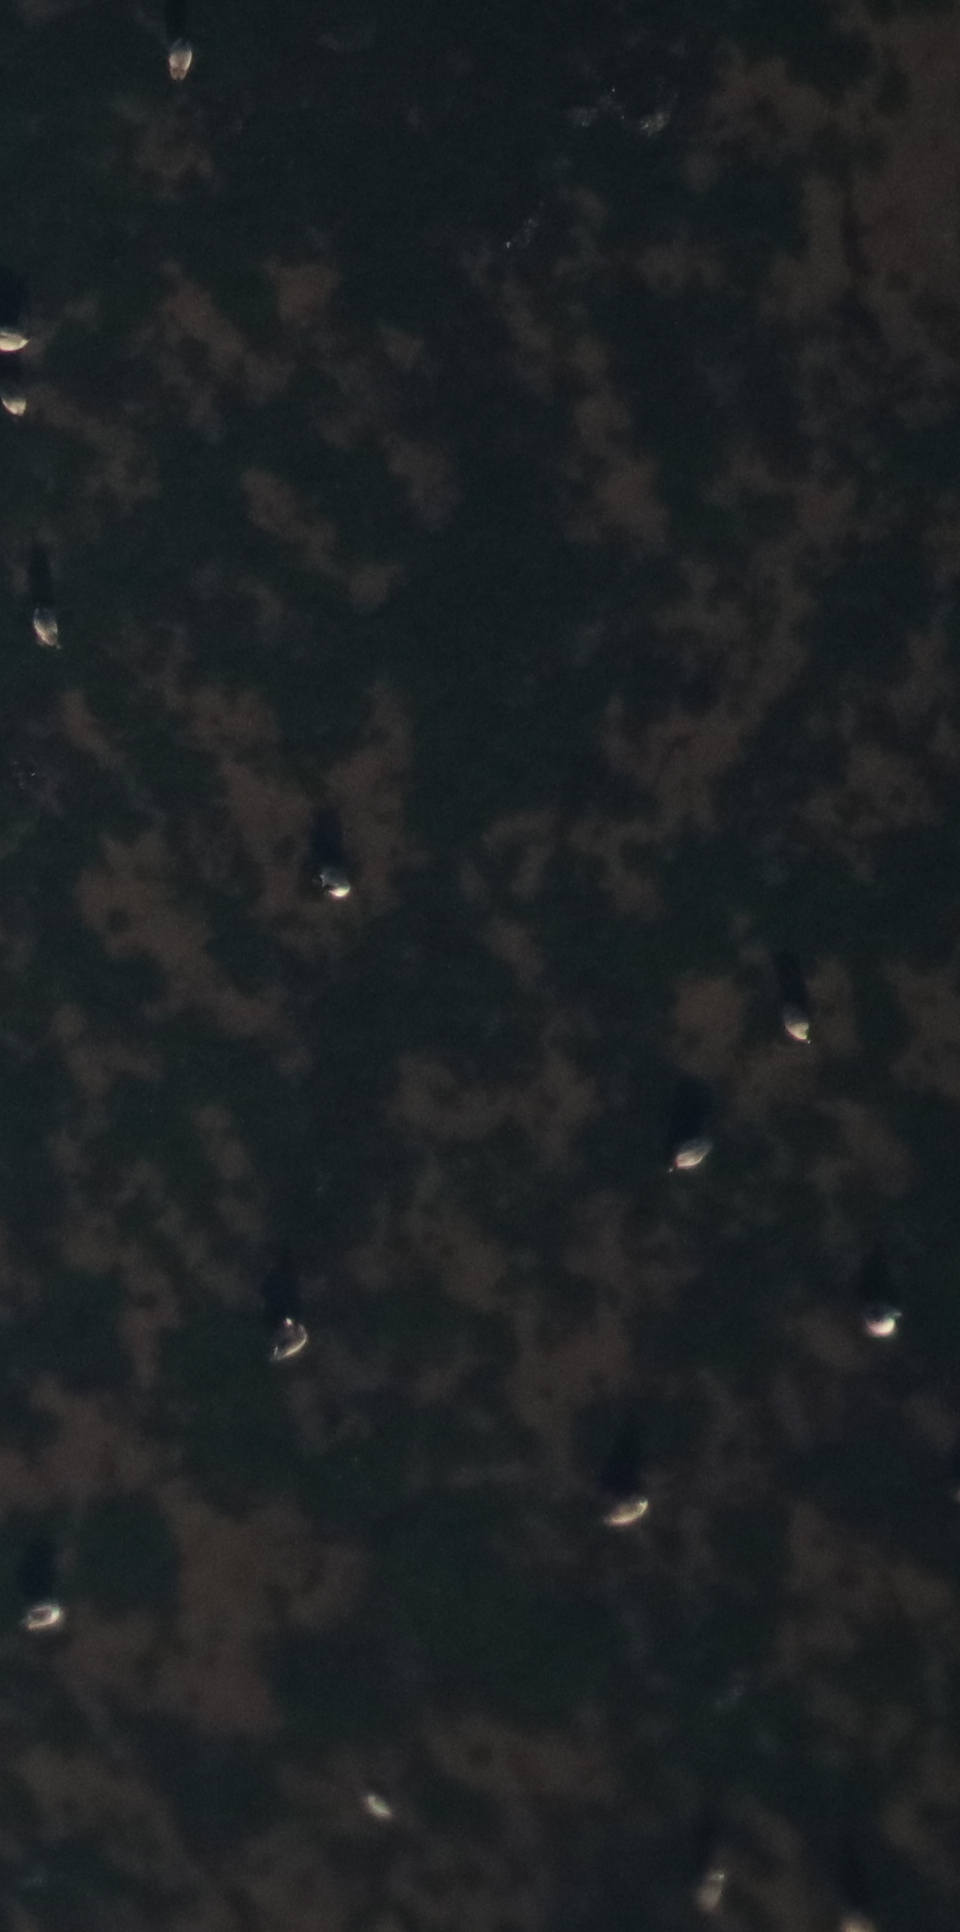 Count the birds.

13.